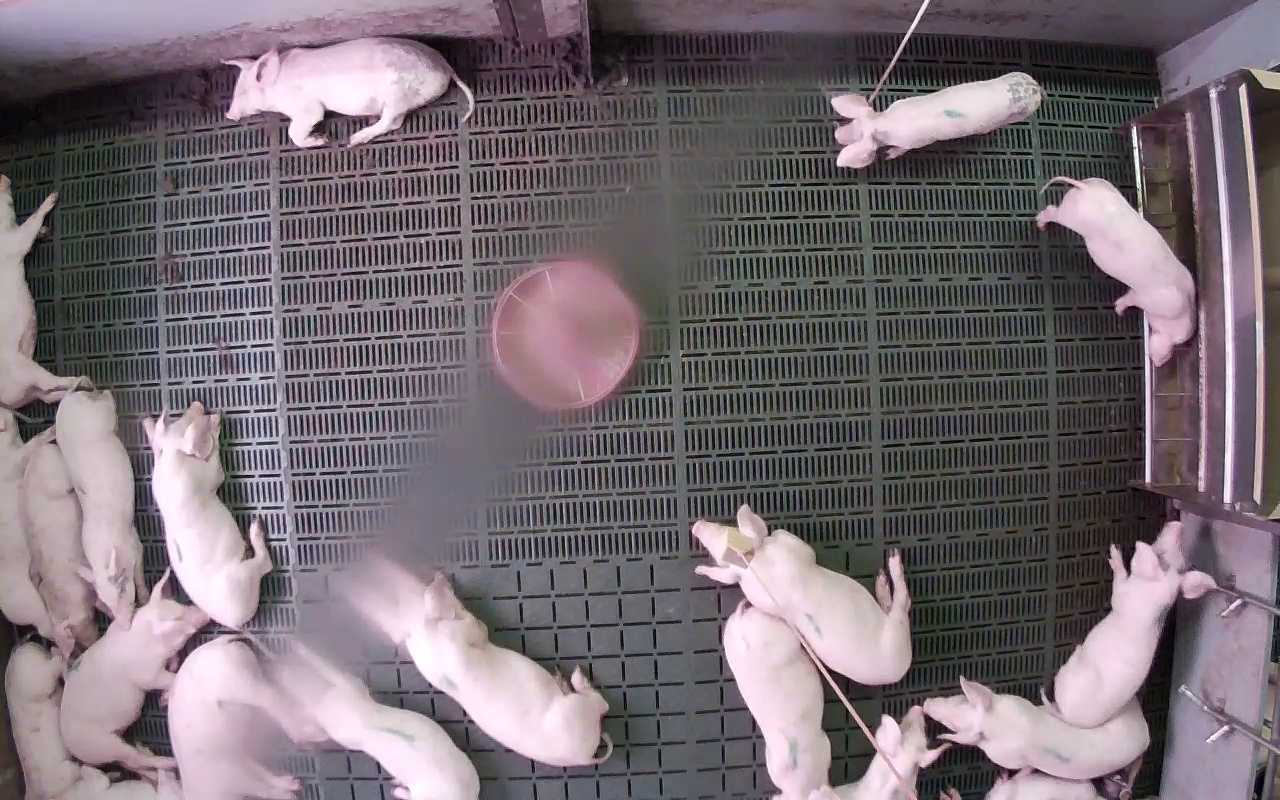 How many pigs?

19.